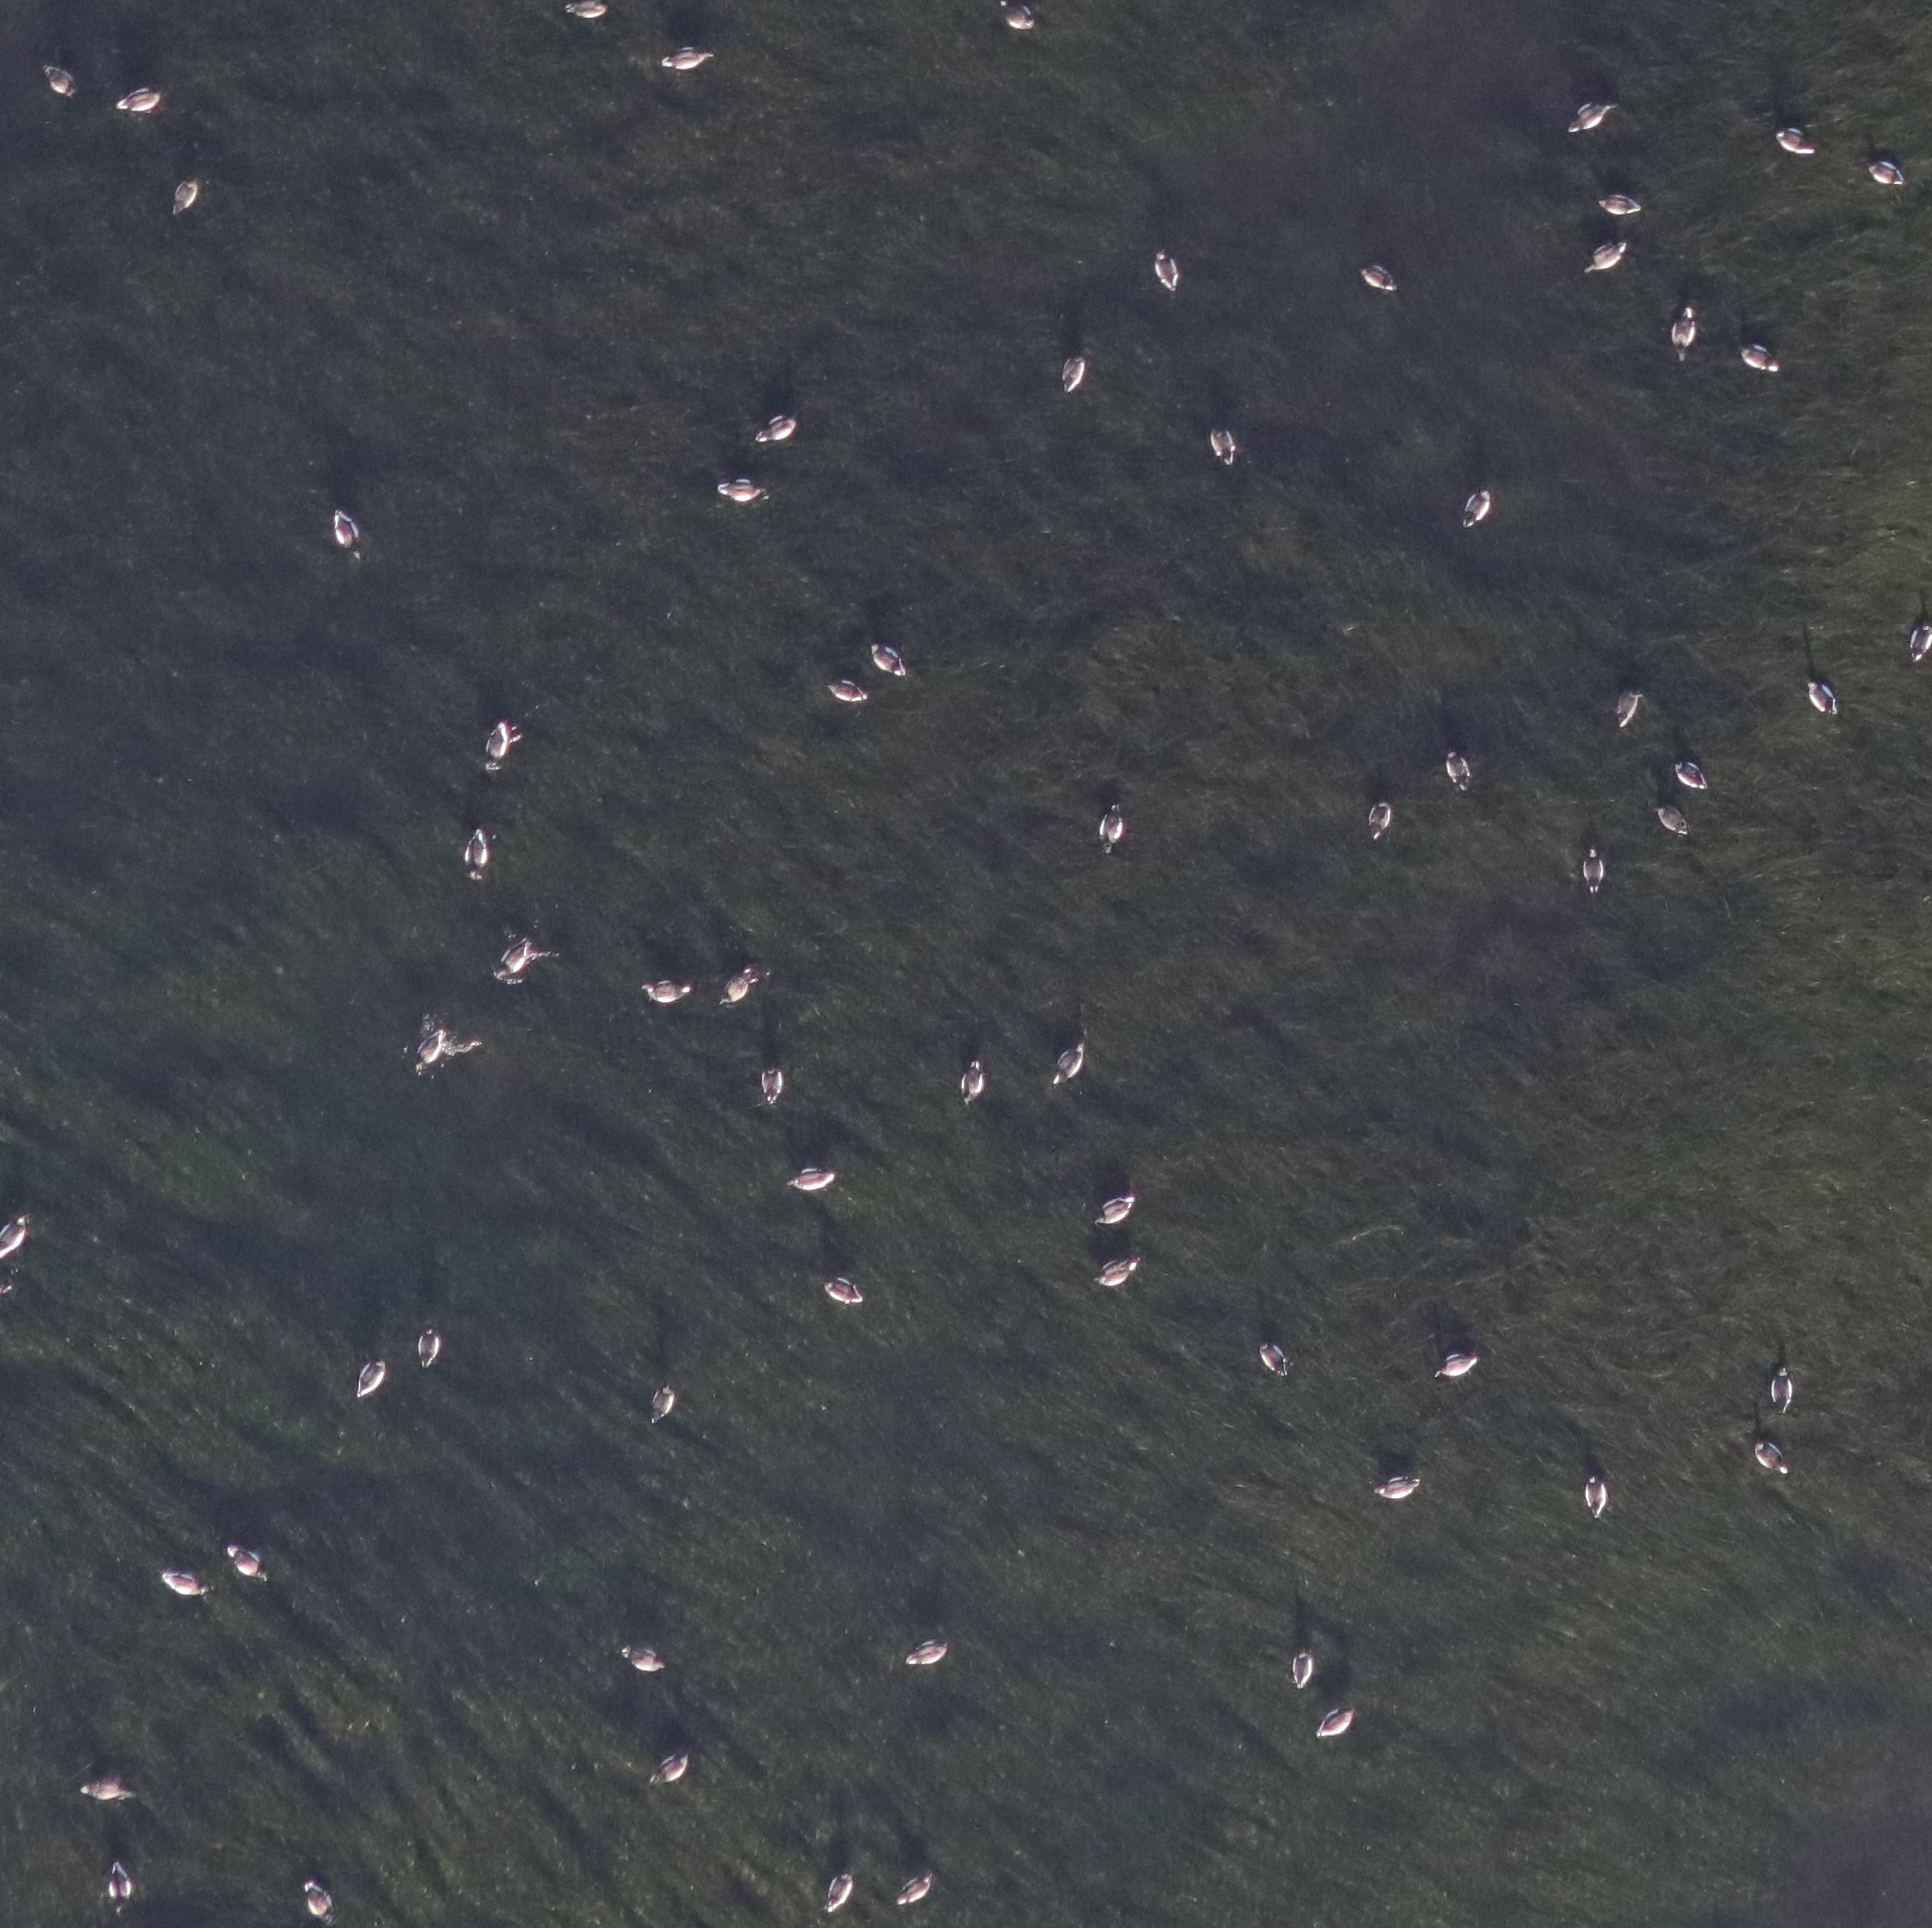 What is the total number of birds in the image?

67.